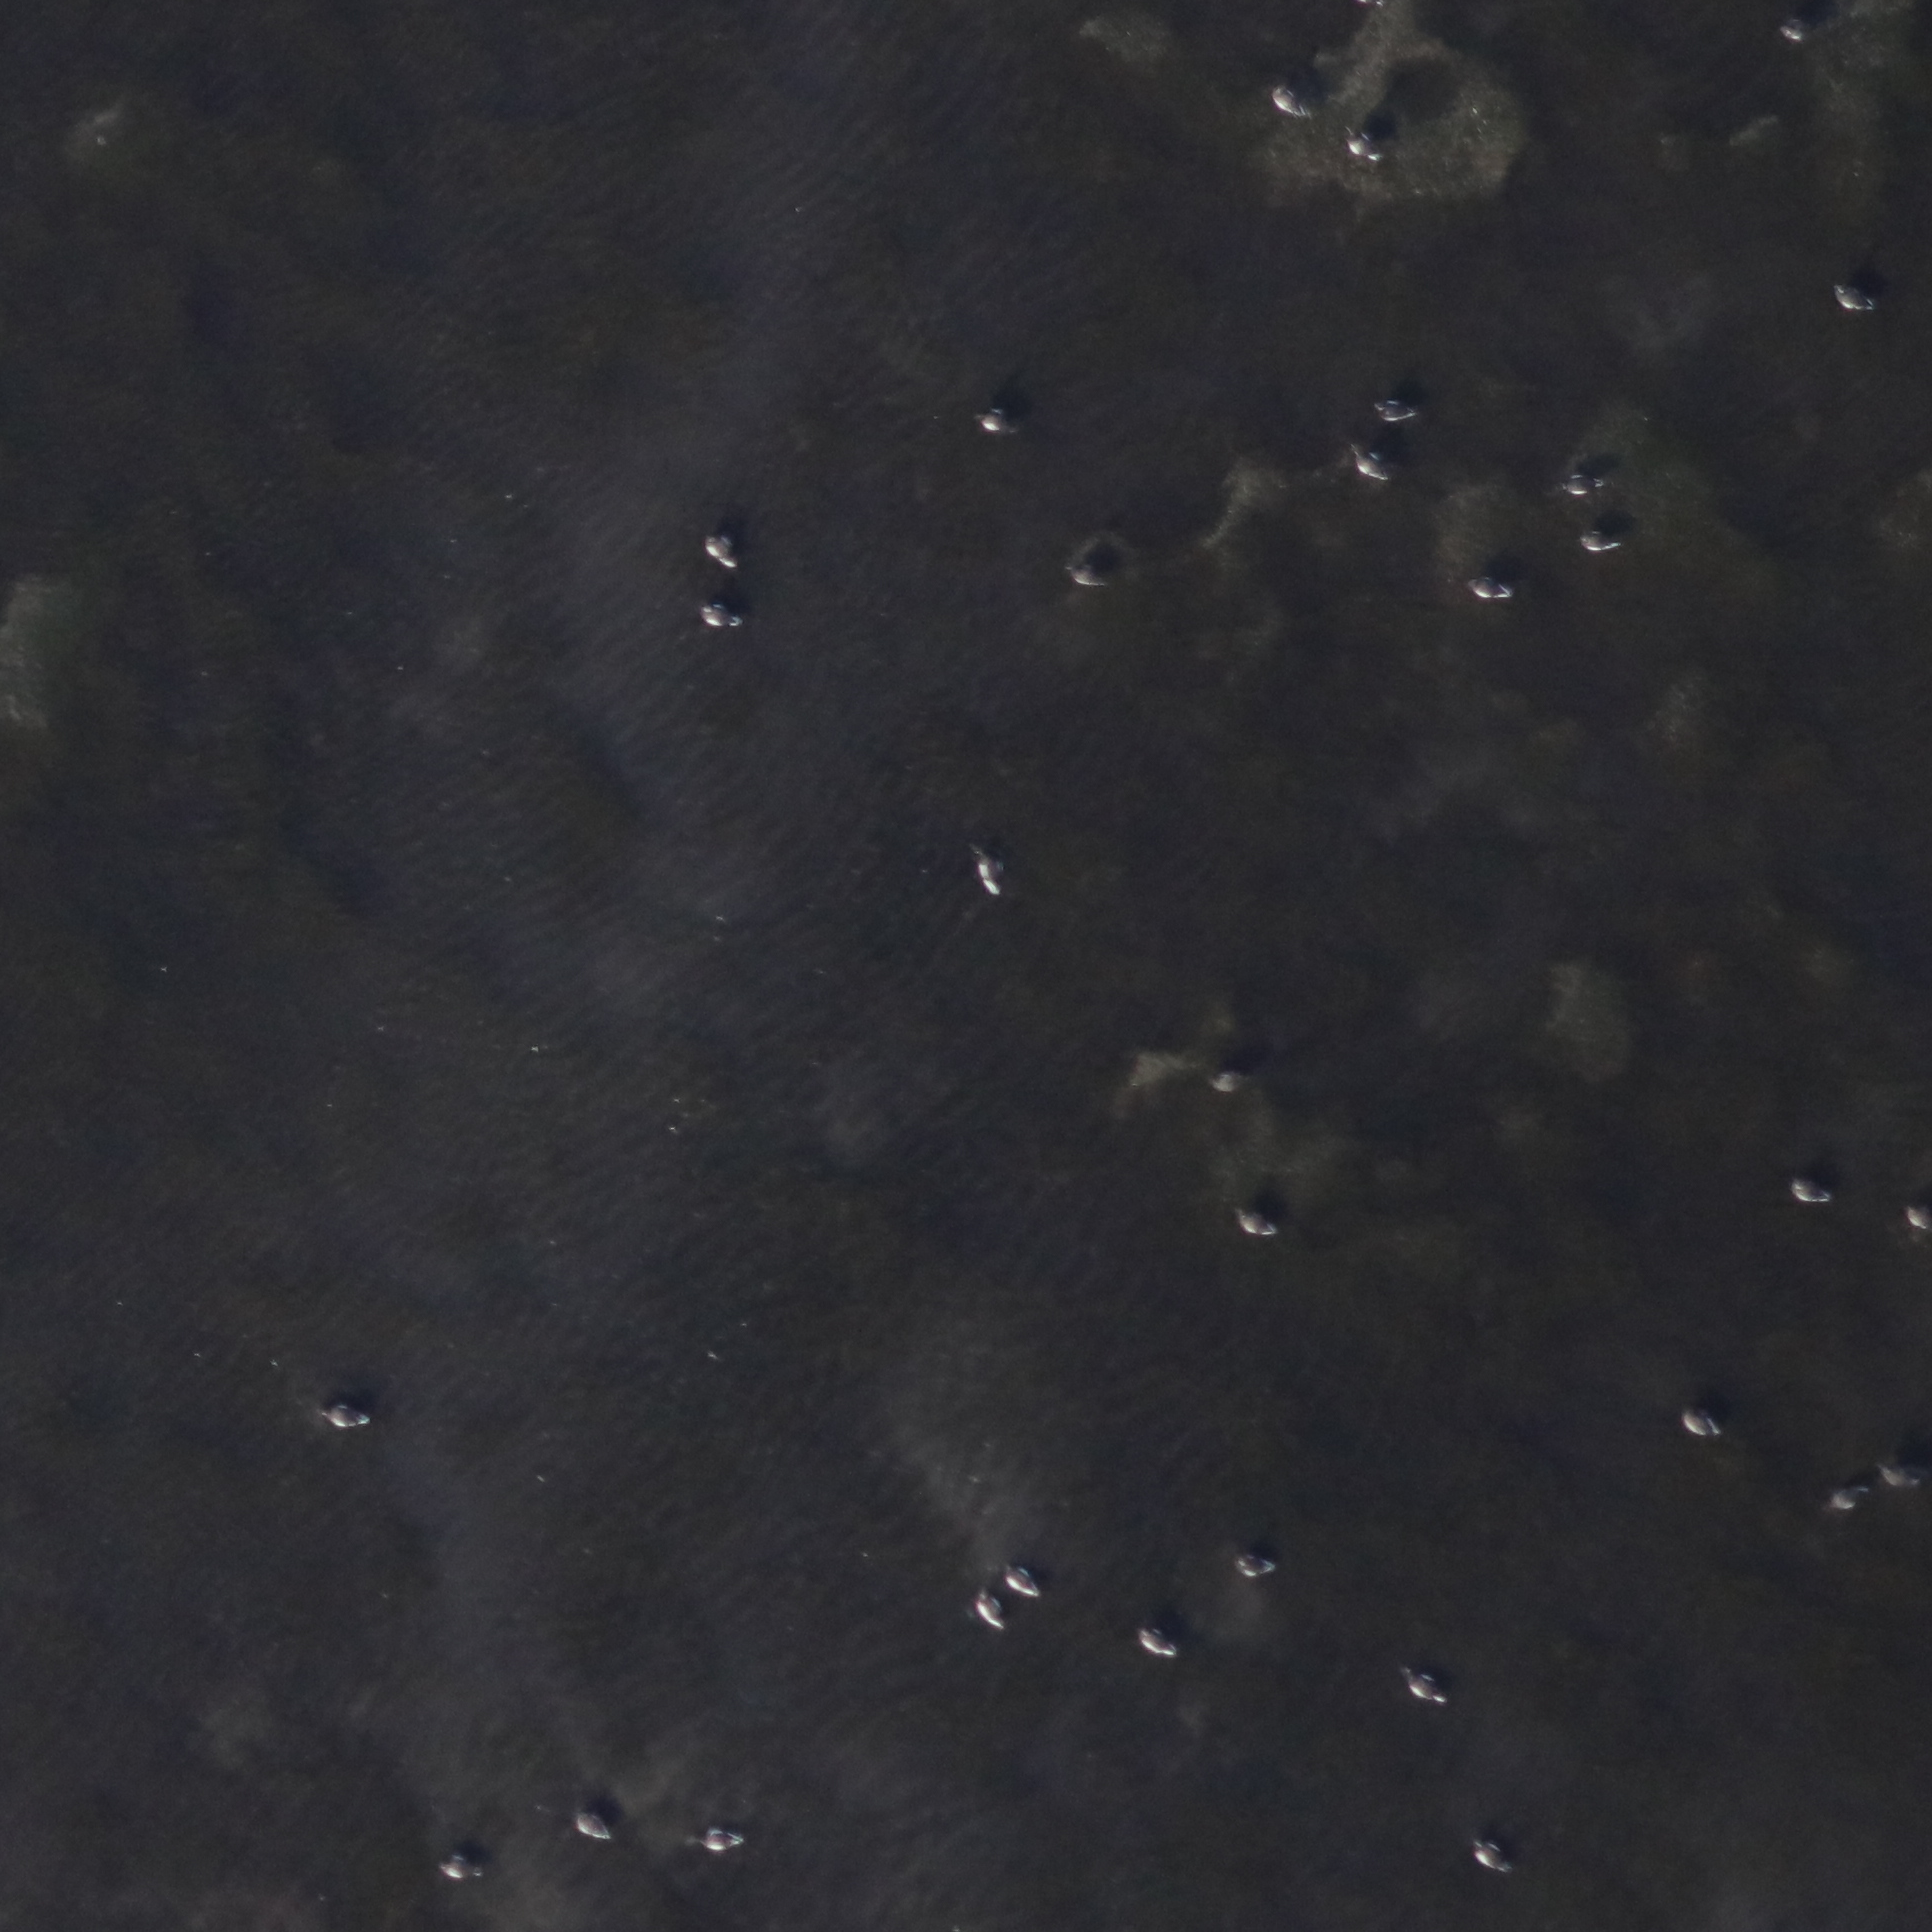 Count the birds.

31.